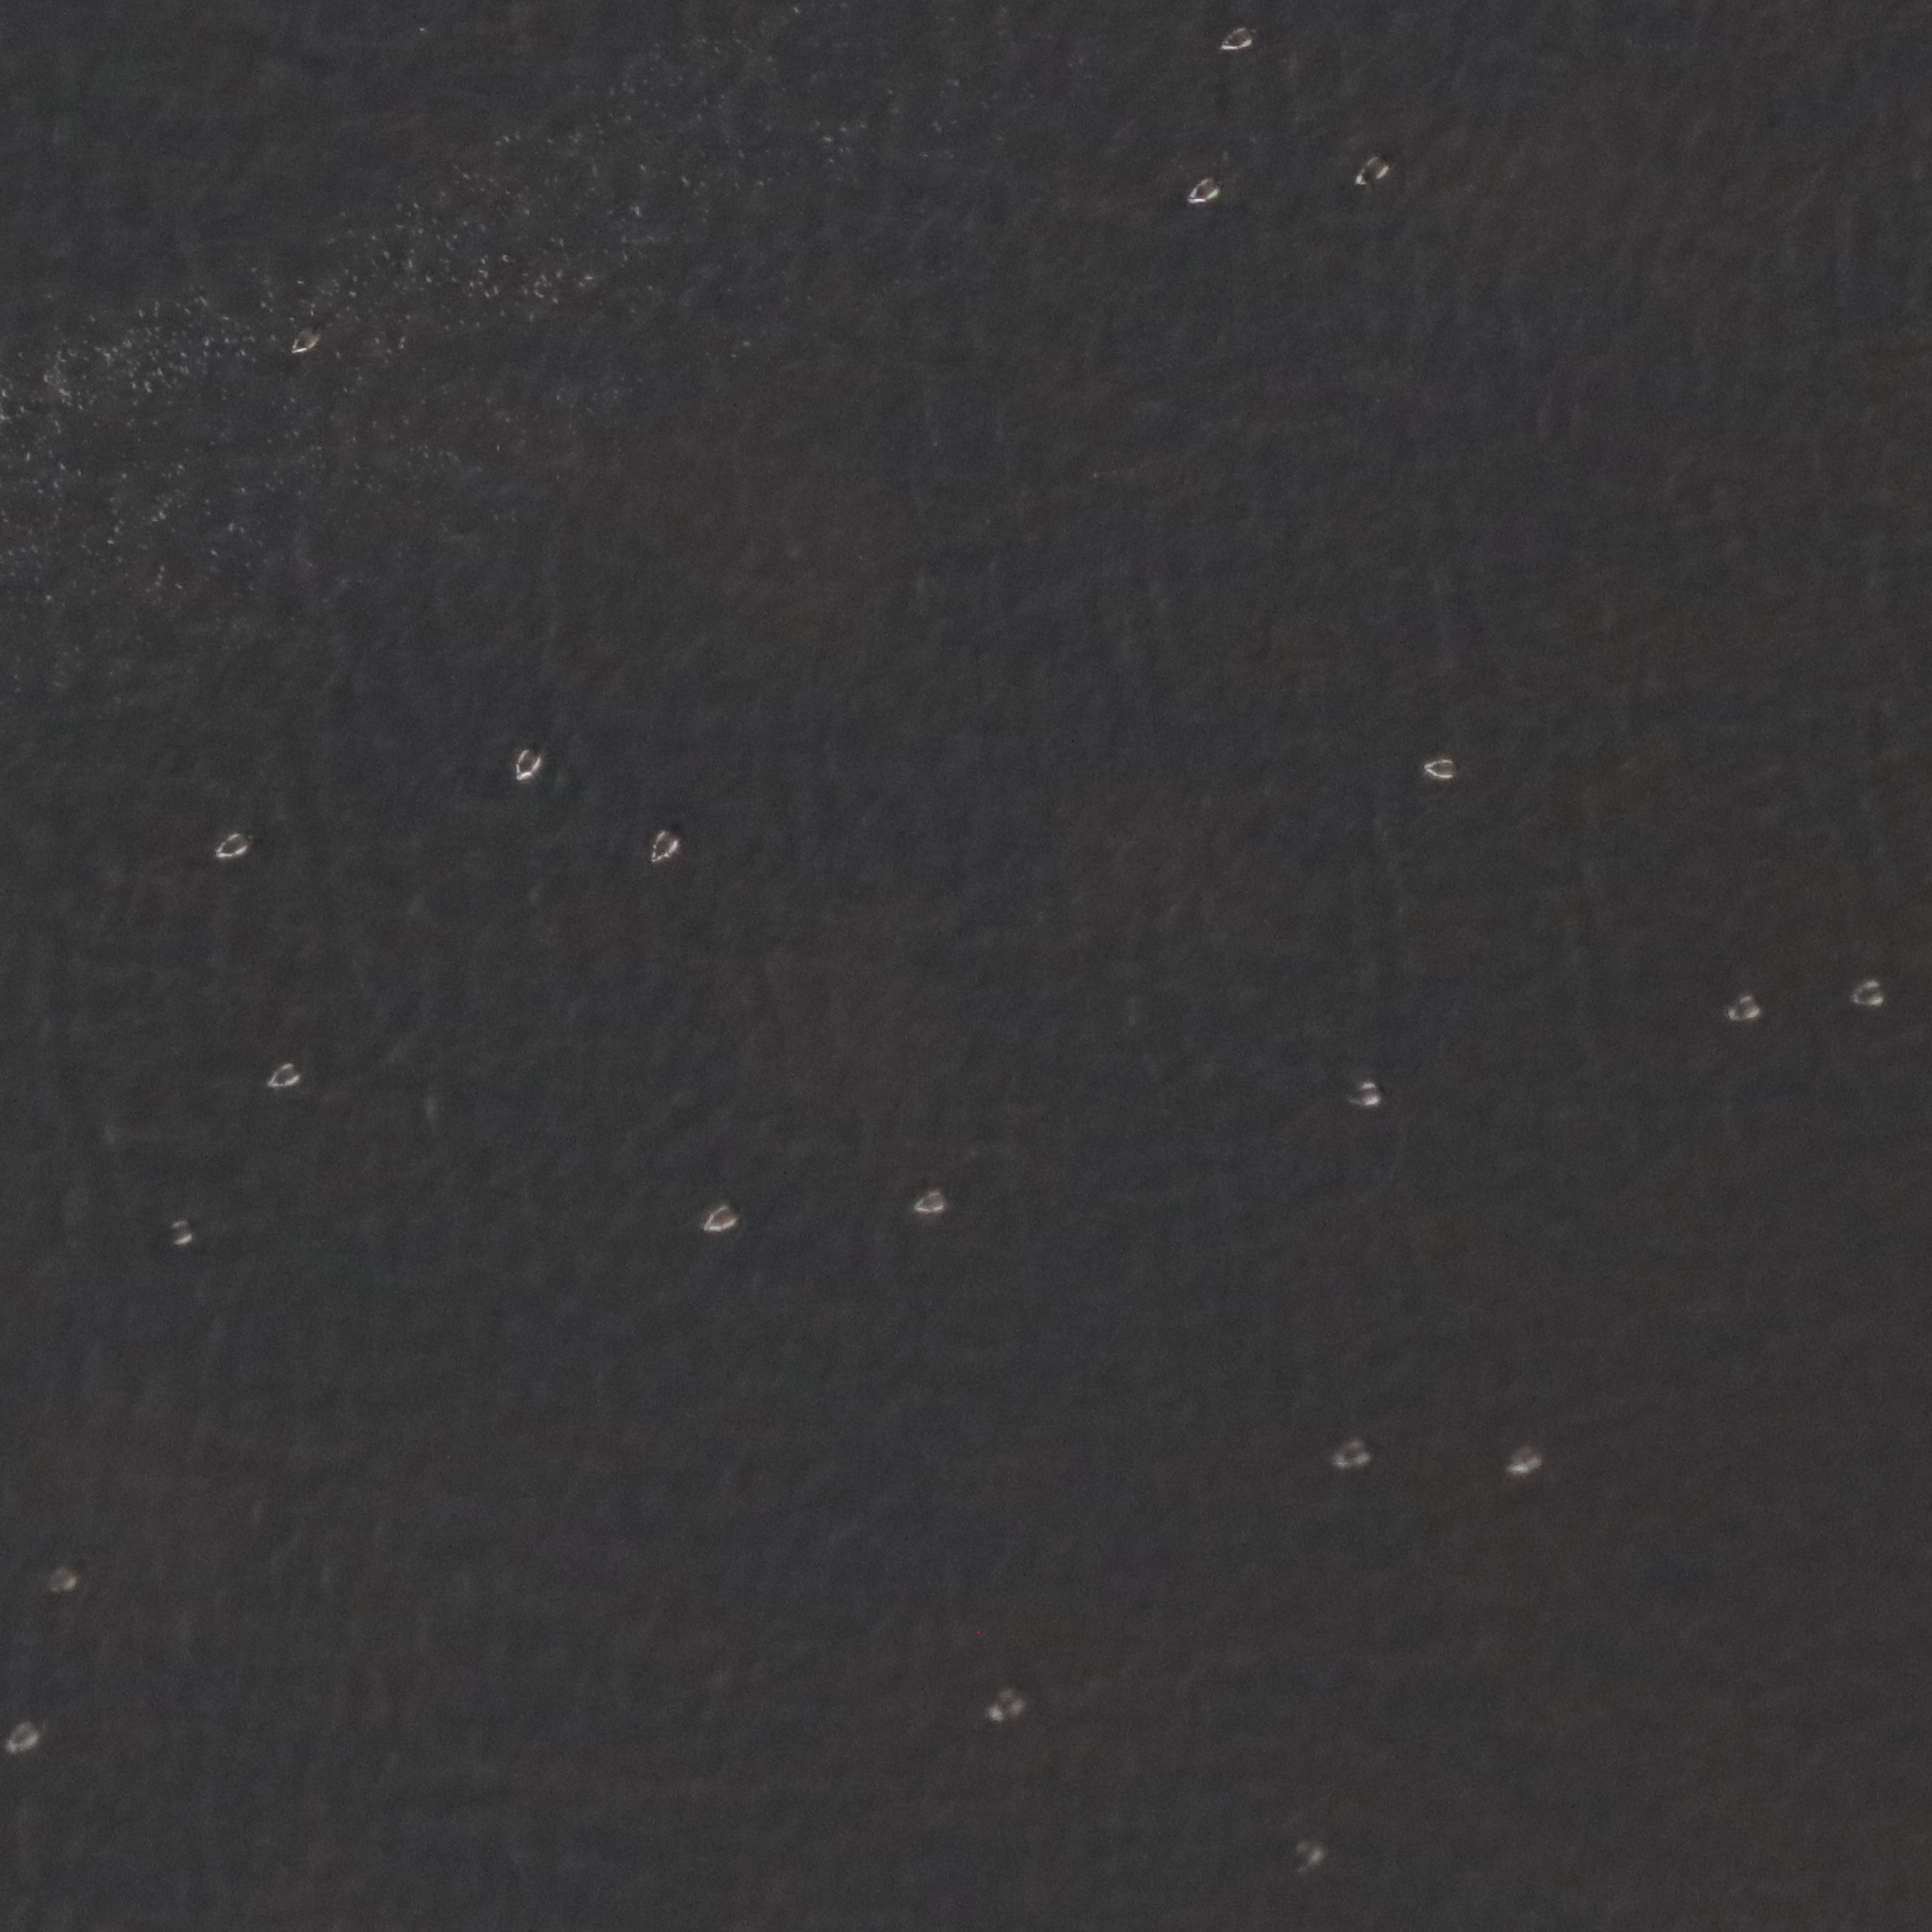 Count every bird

21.